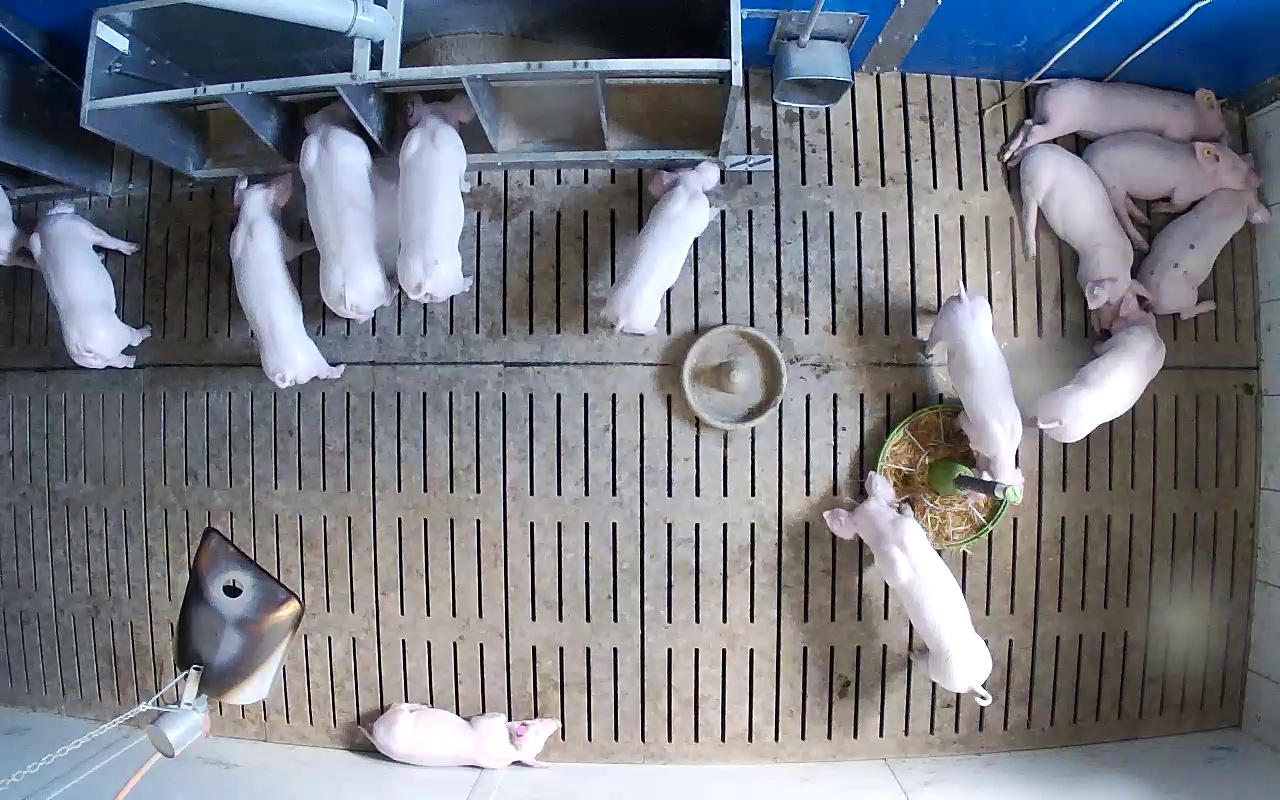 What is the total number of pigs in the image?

14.